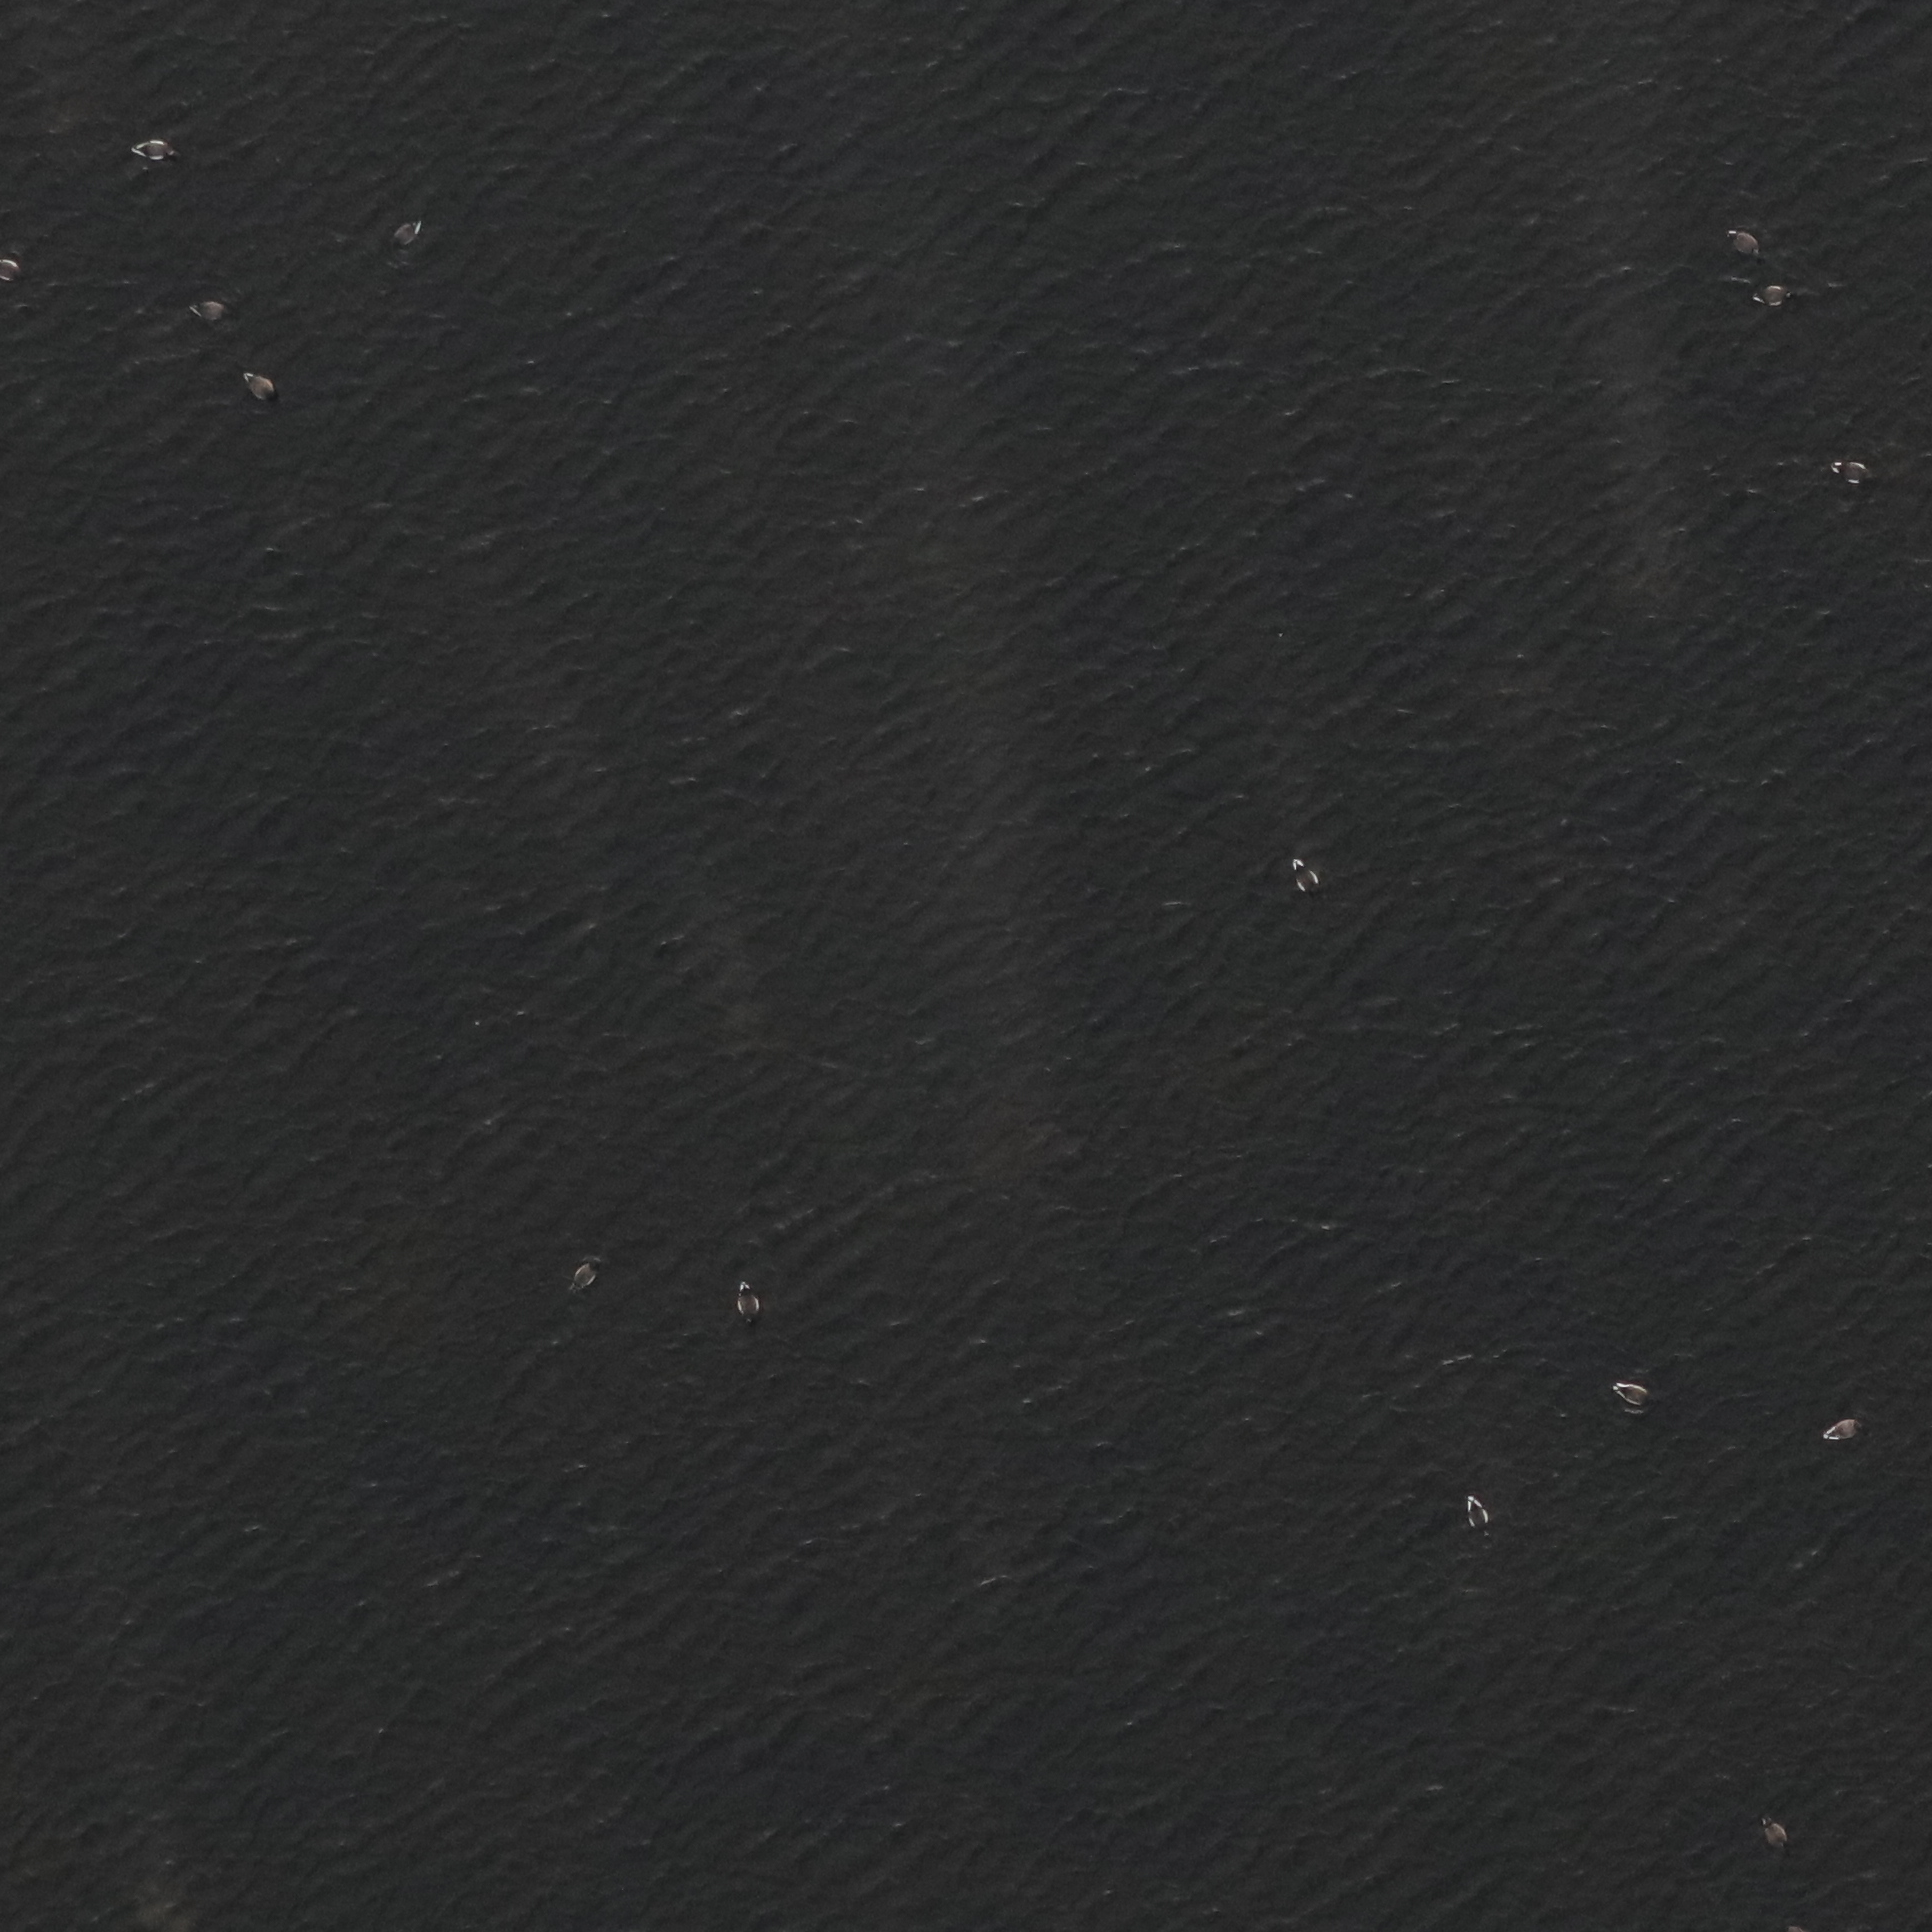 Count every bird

15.